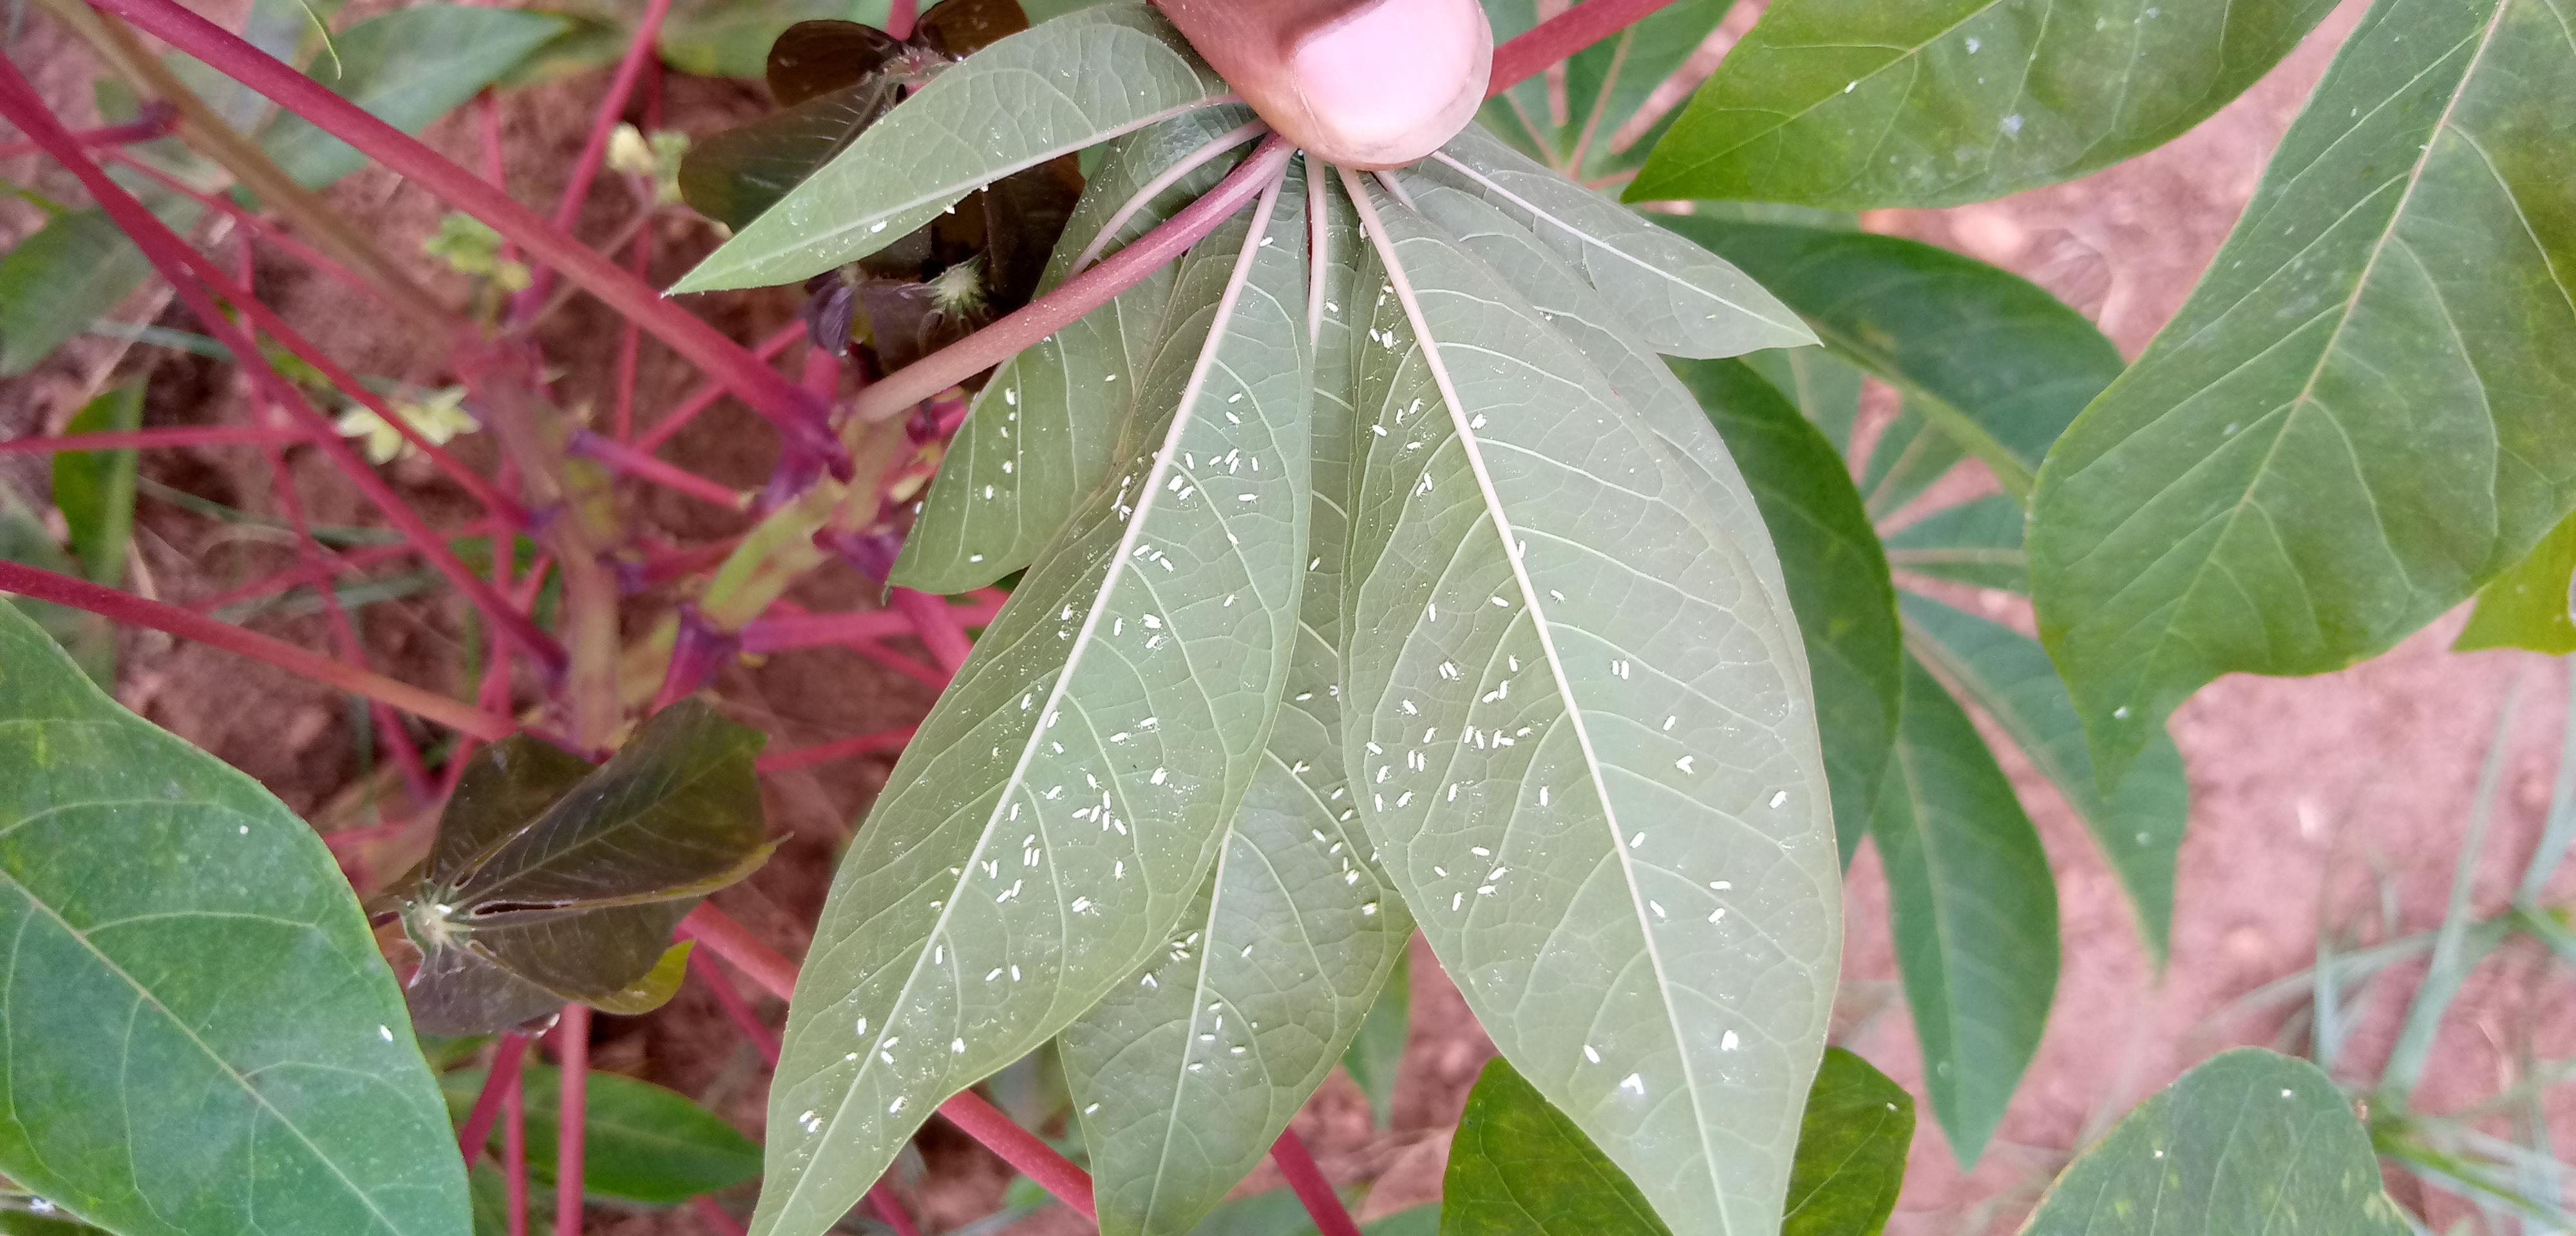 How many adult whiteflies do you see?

173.